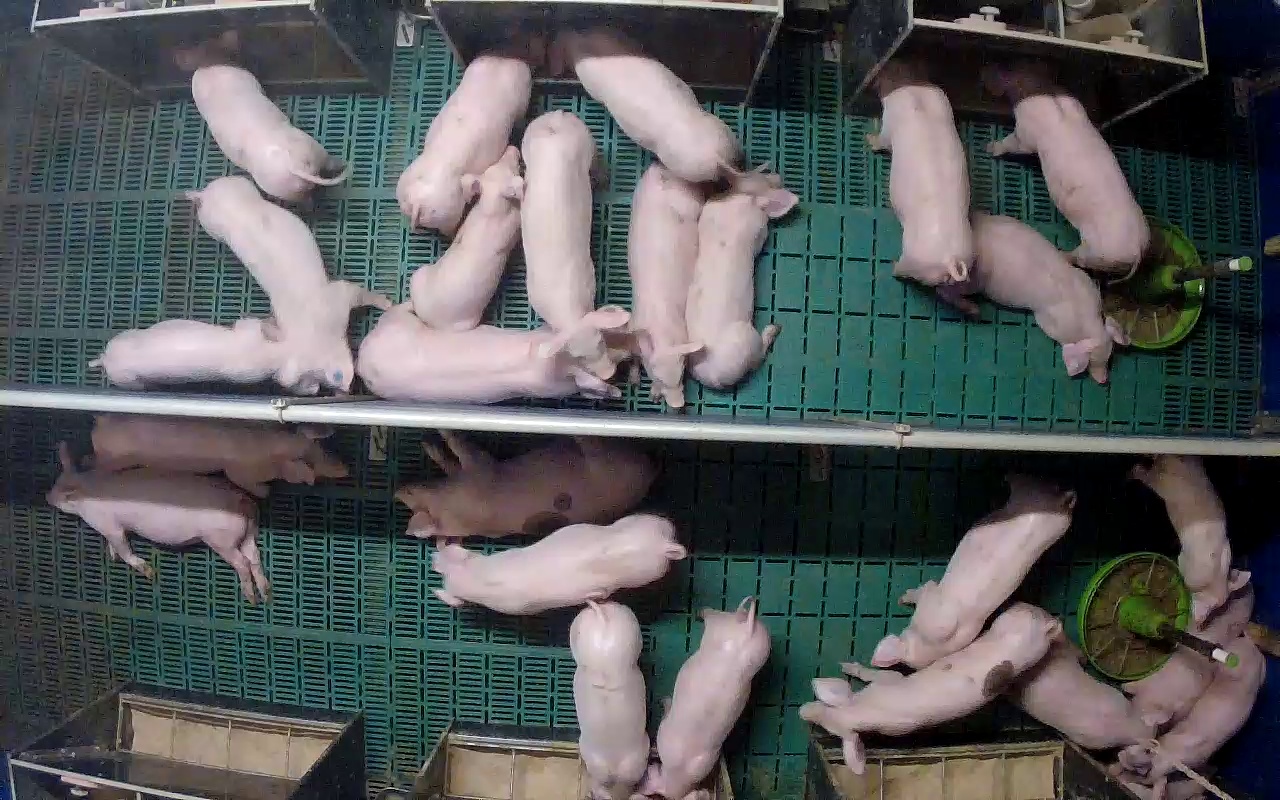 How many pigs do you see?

25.